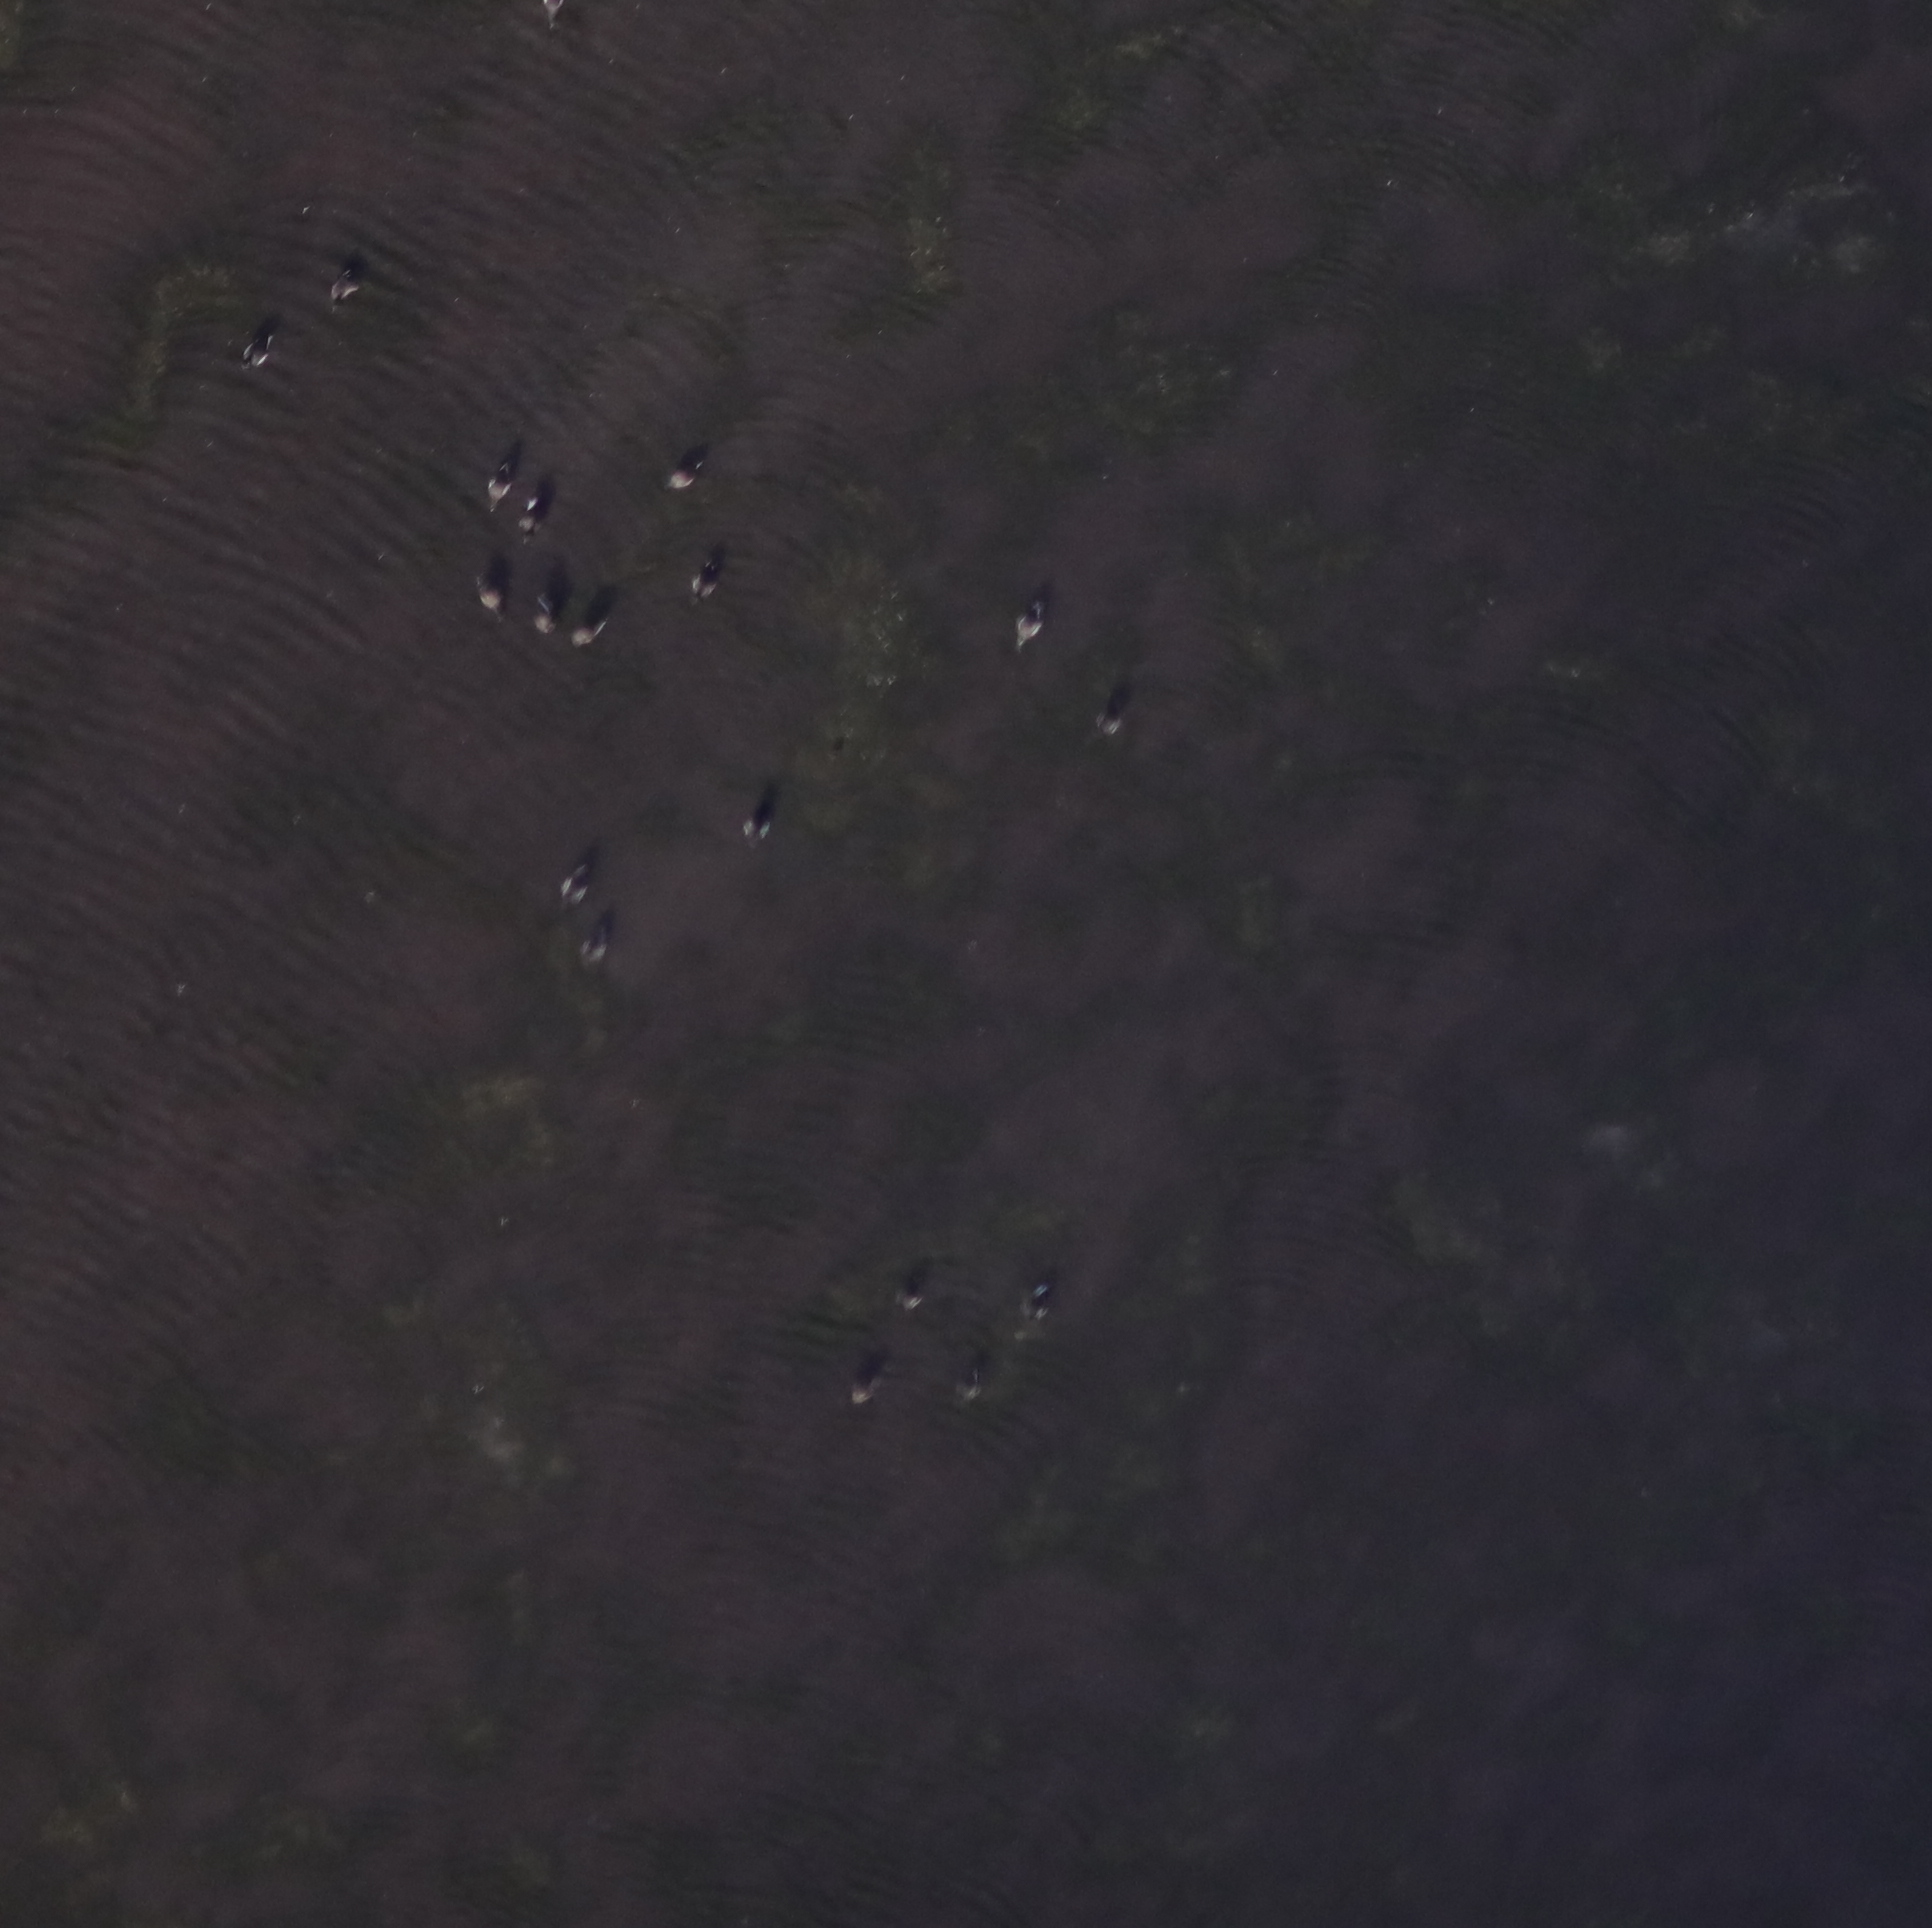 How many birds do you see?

18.